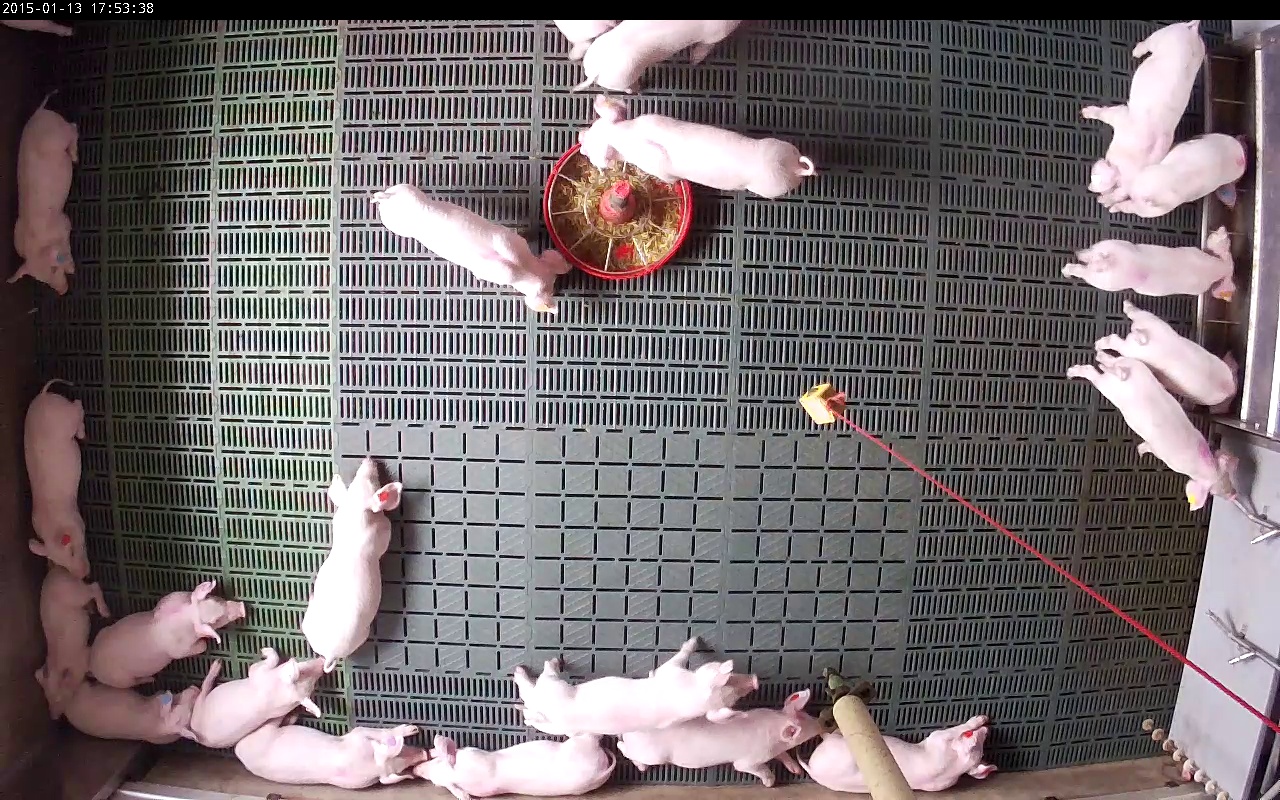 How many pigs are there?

21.